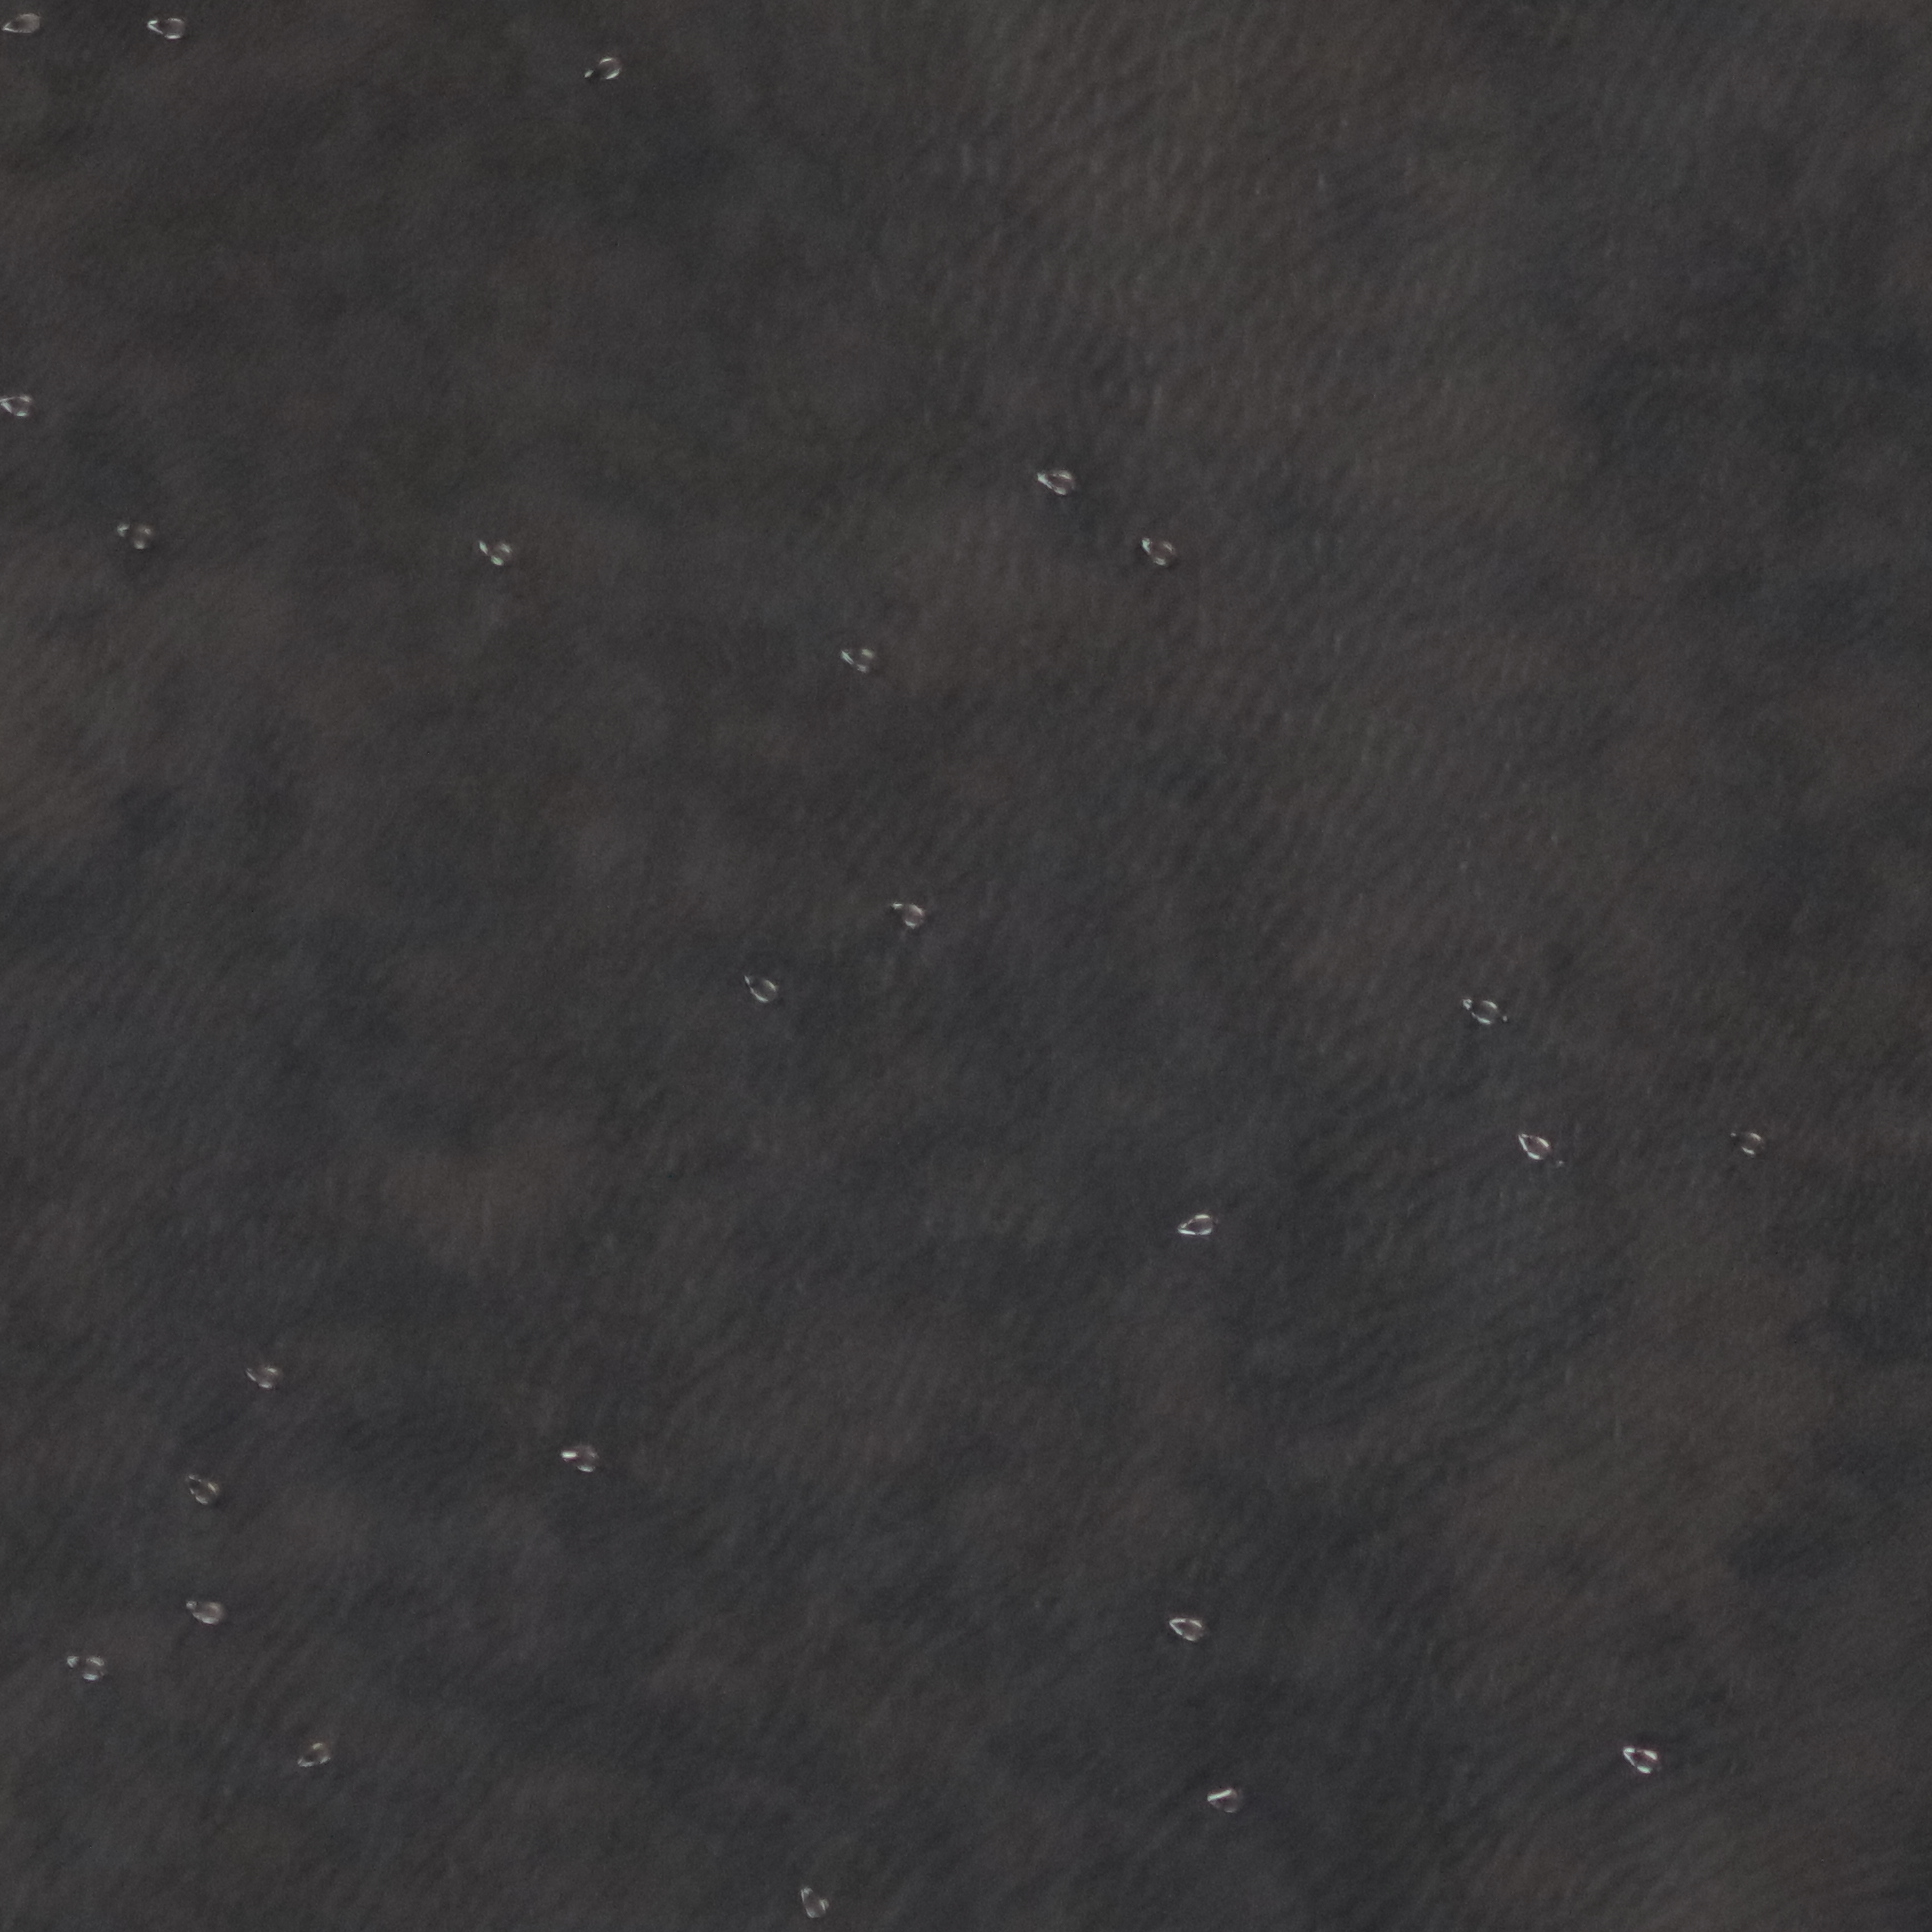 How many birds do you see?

25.